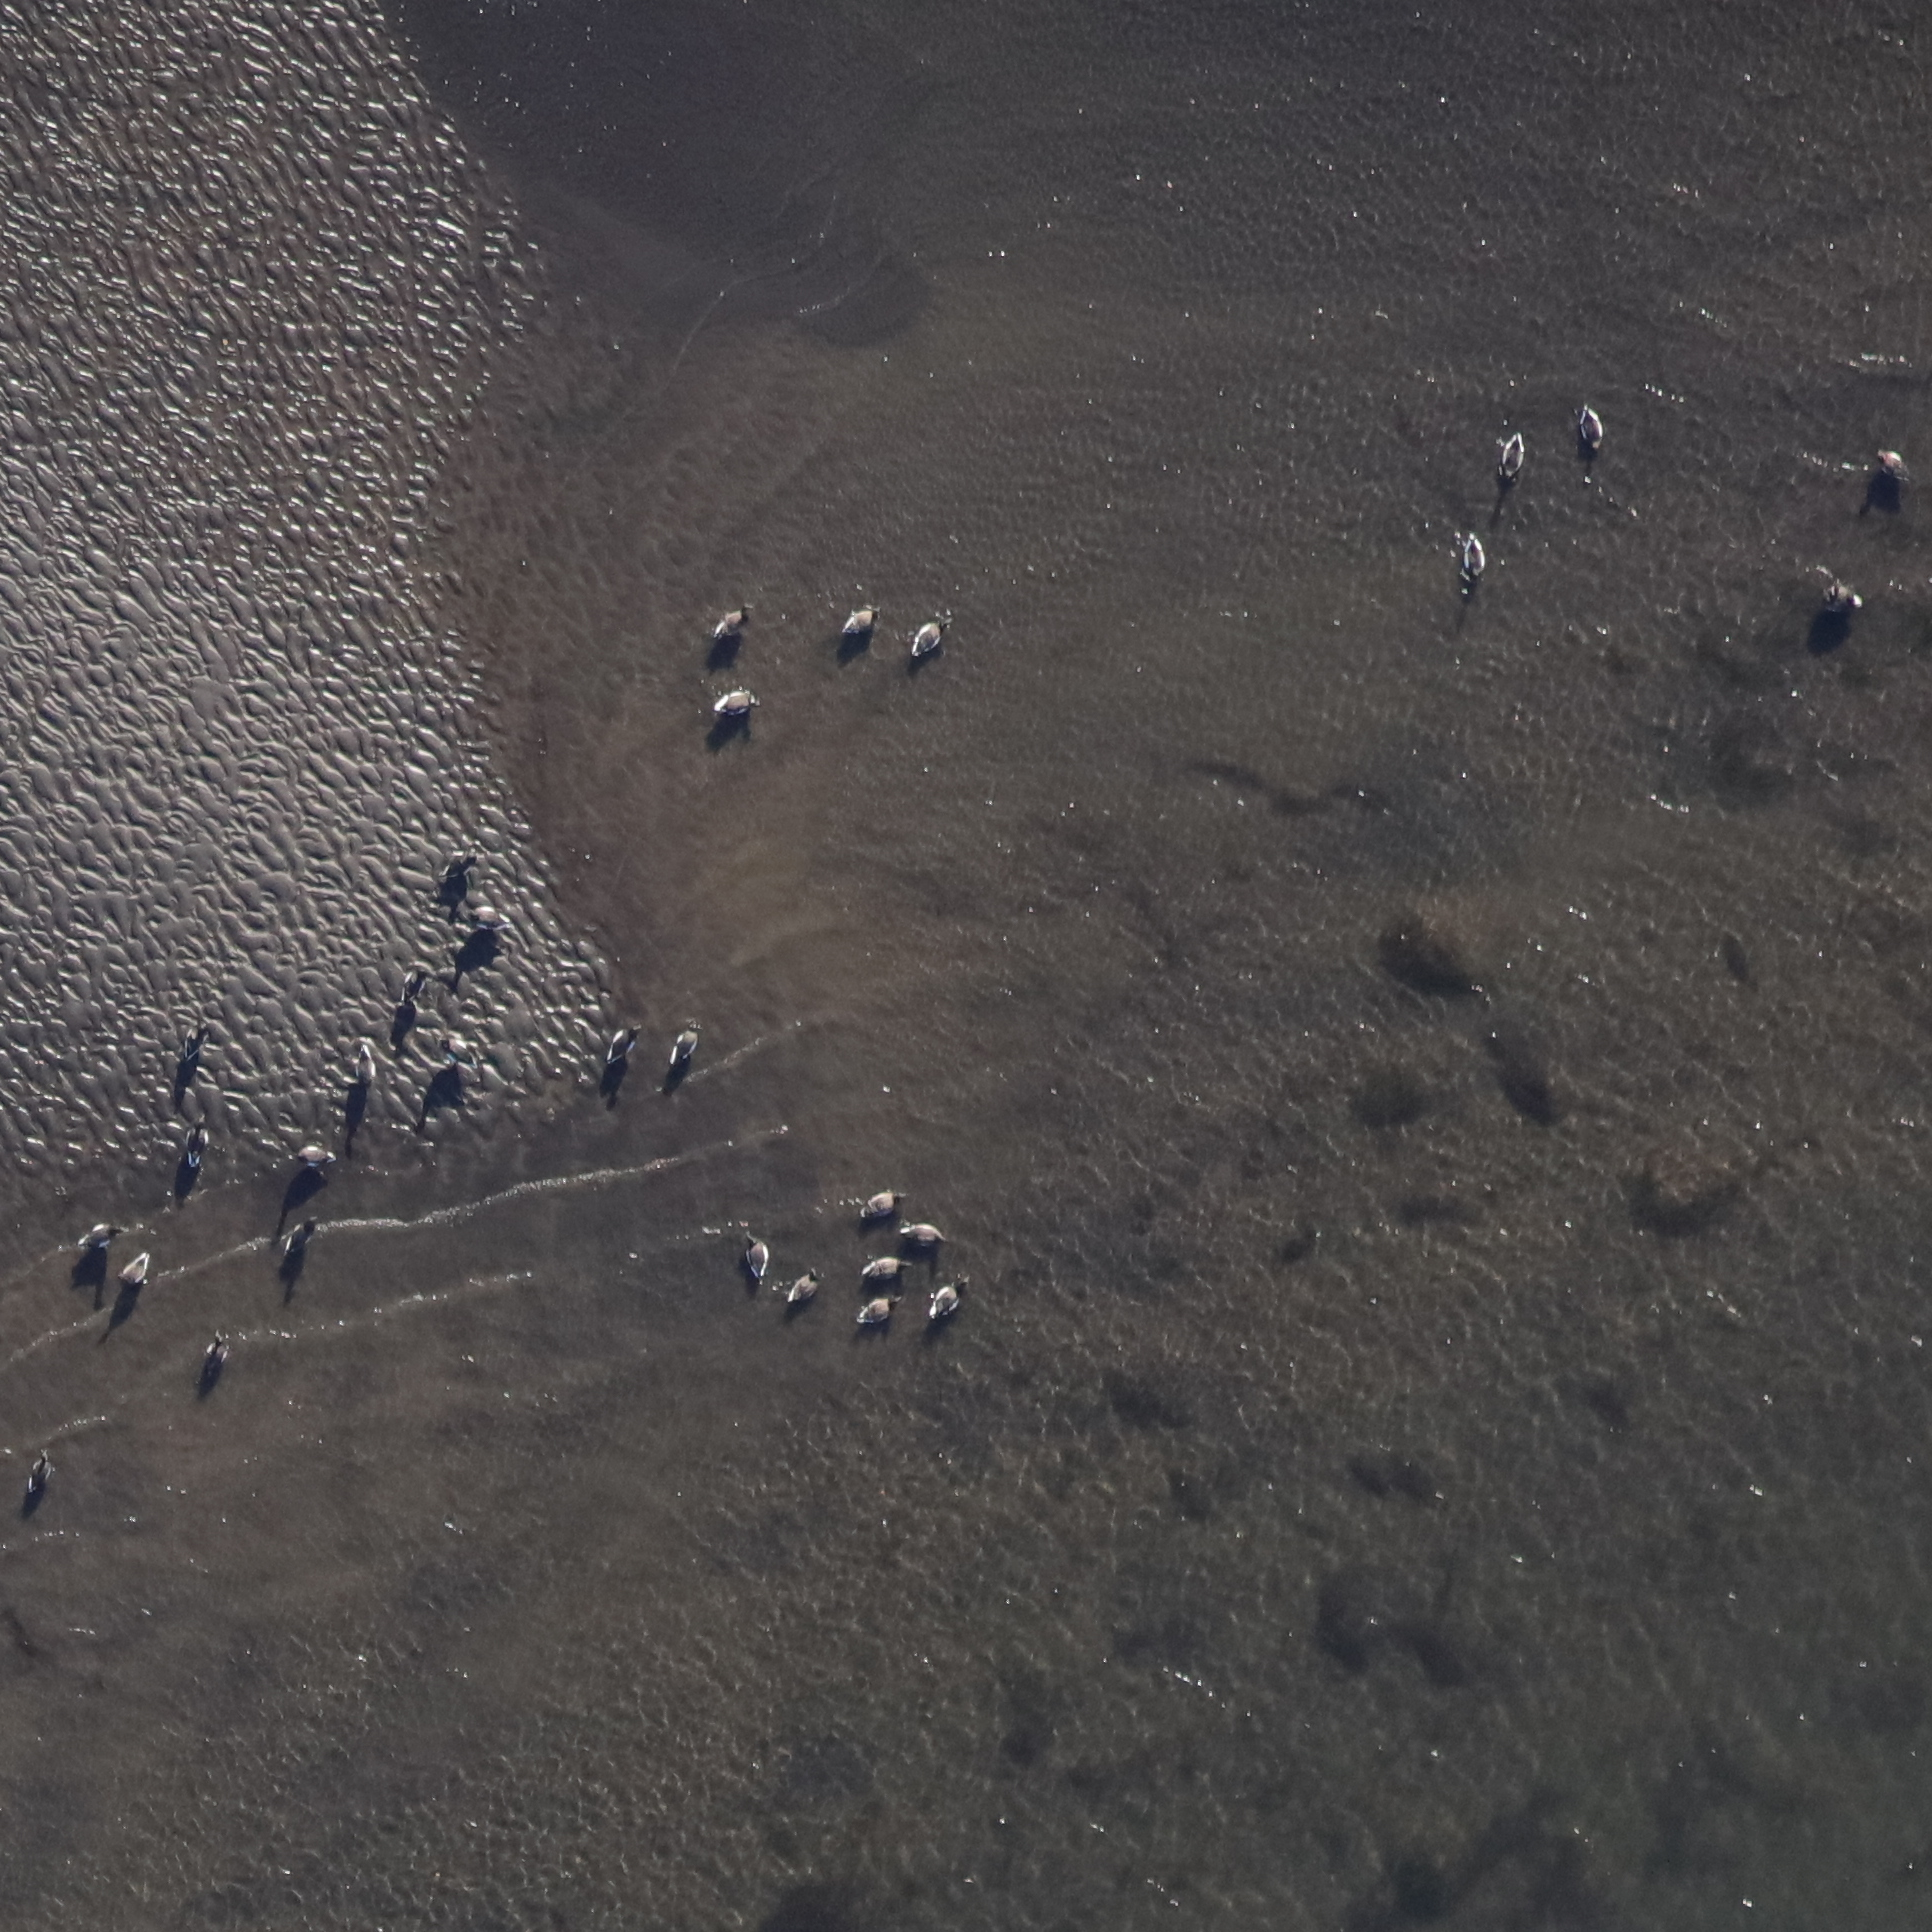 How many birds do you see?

31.